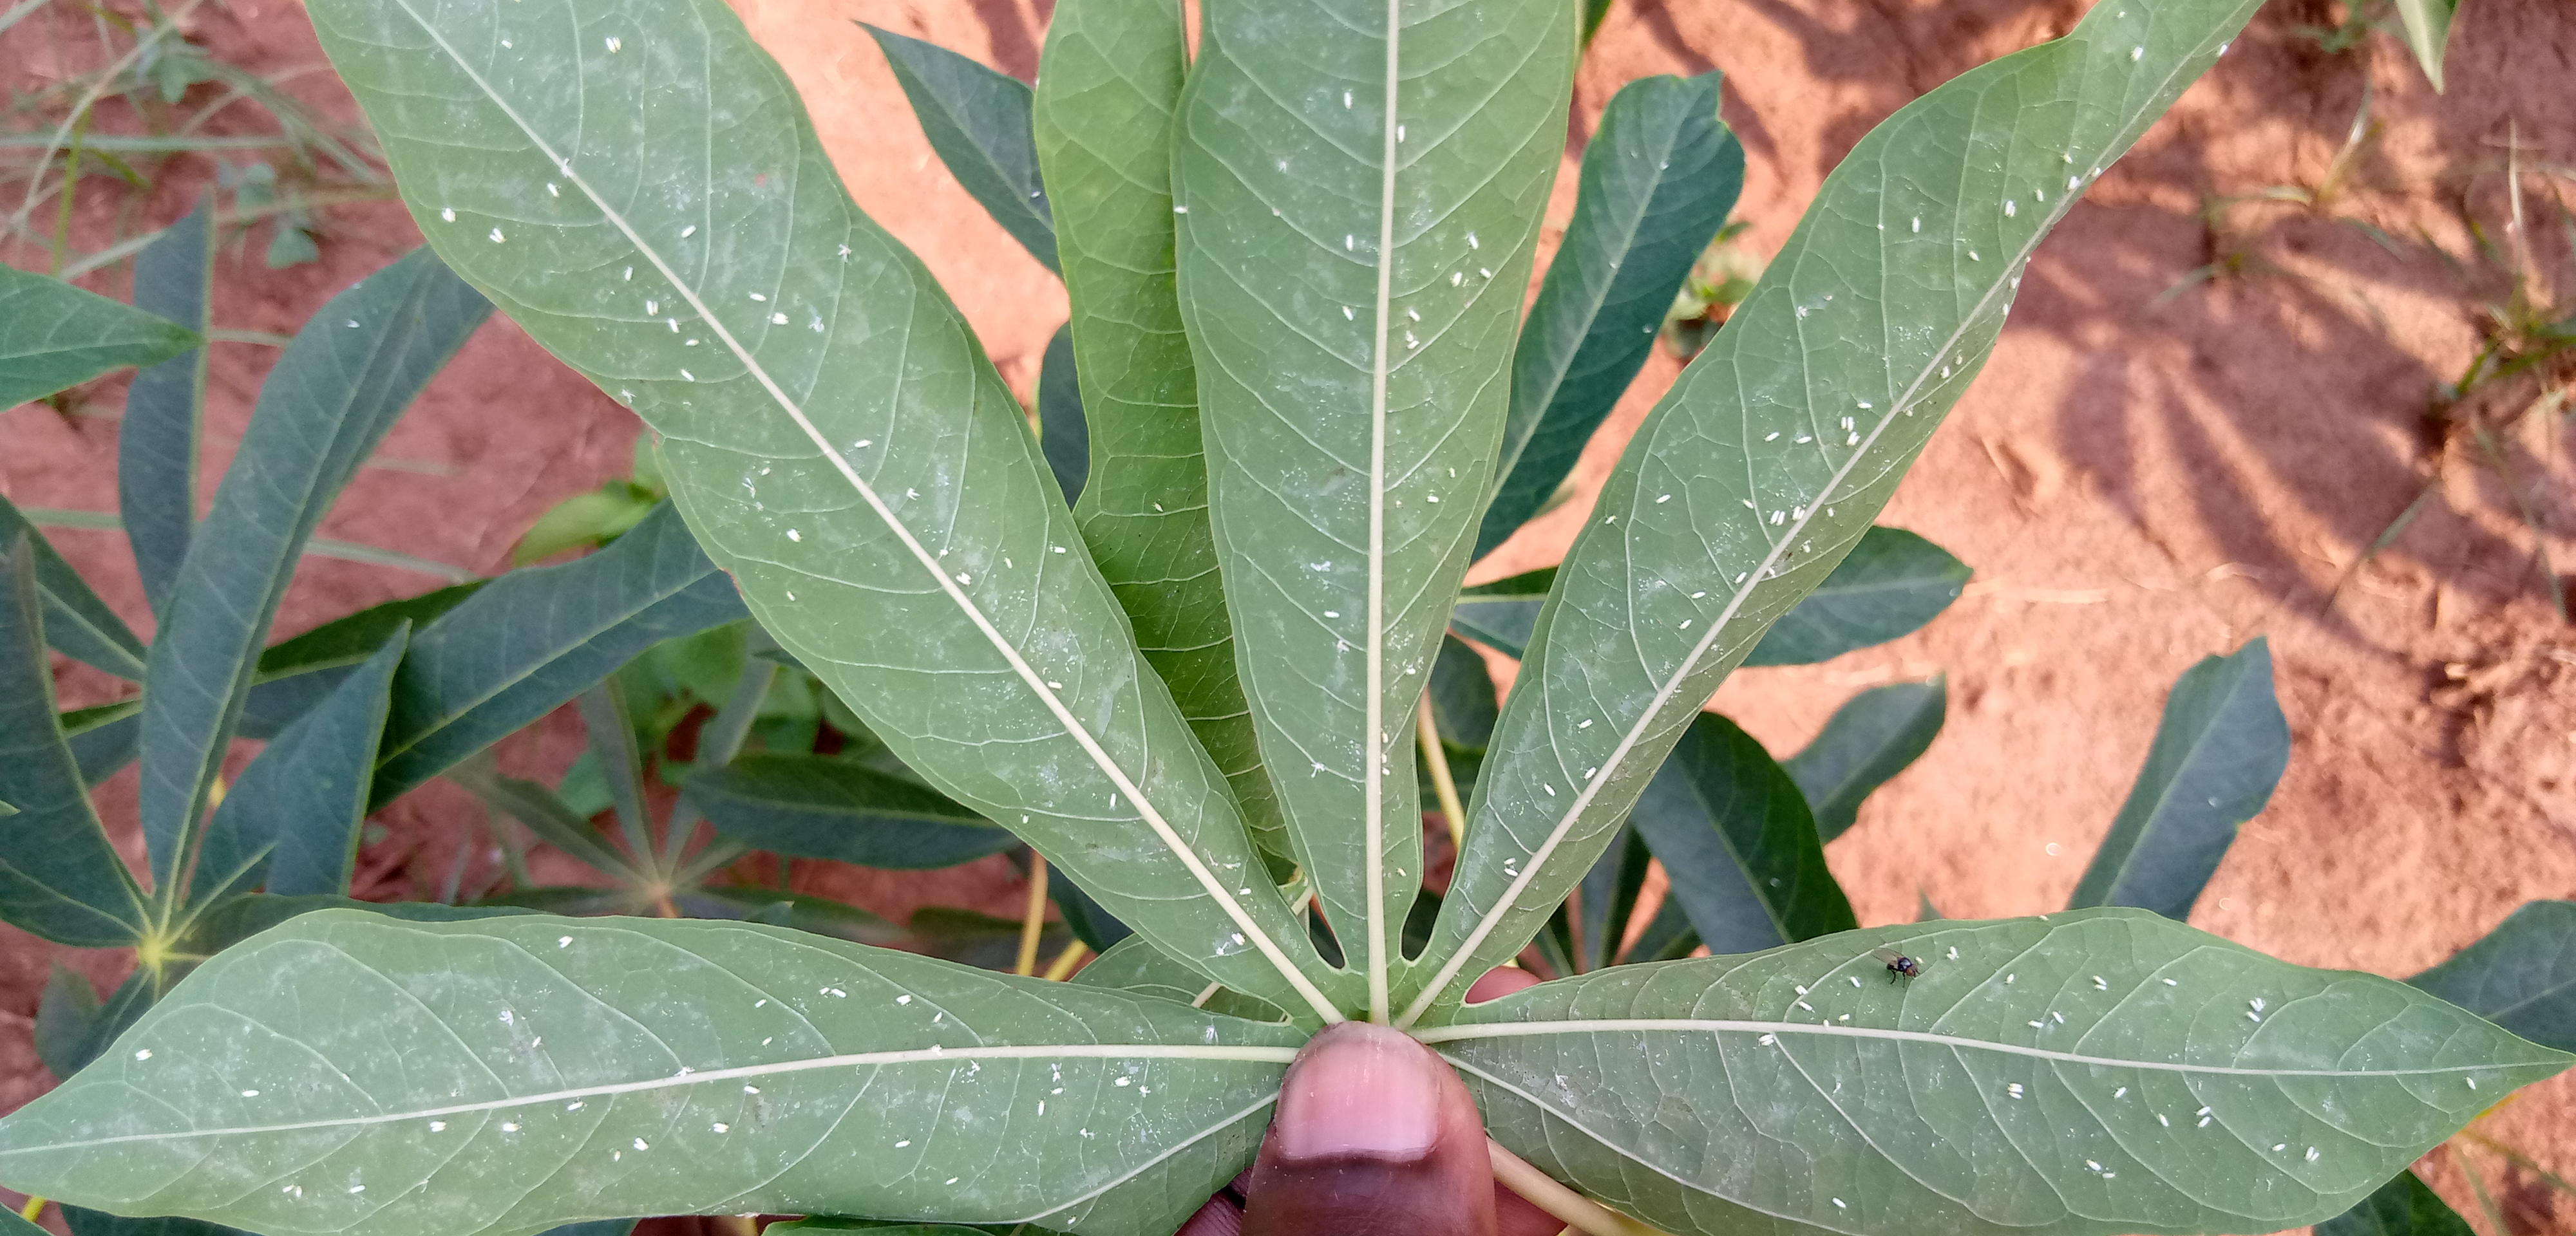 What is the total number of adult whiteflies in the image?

149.